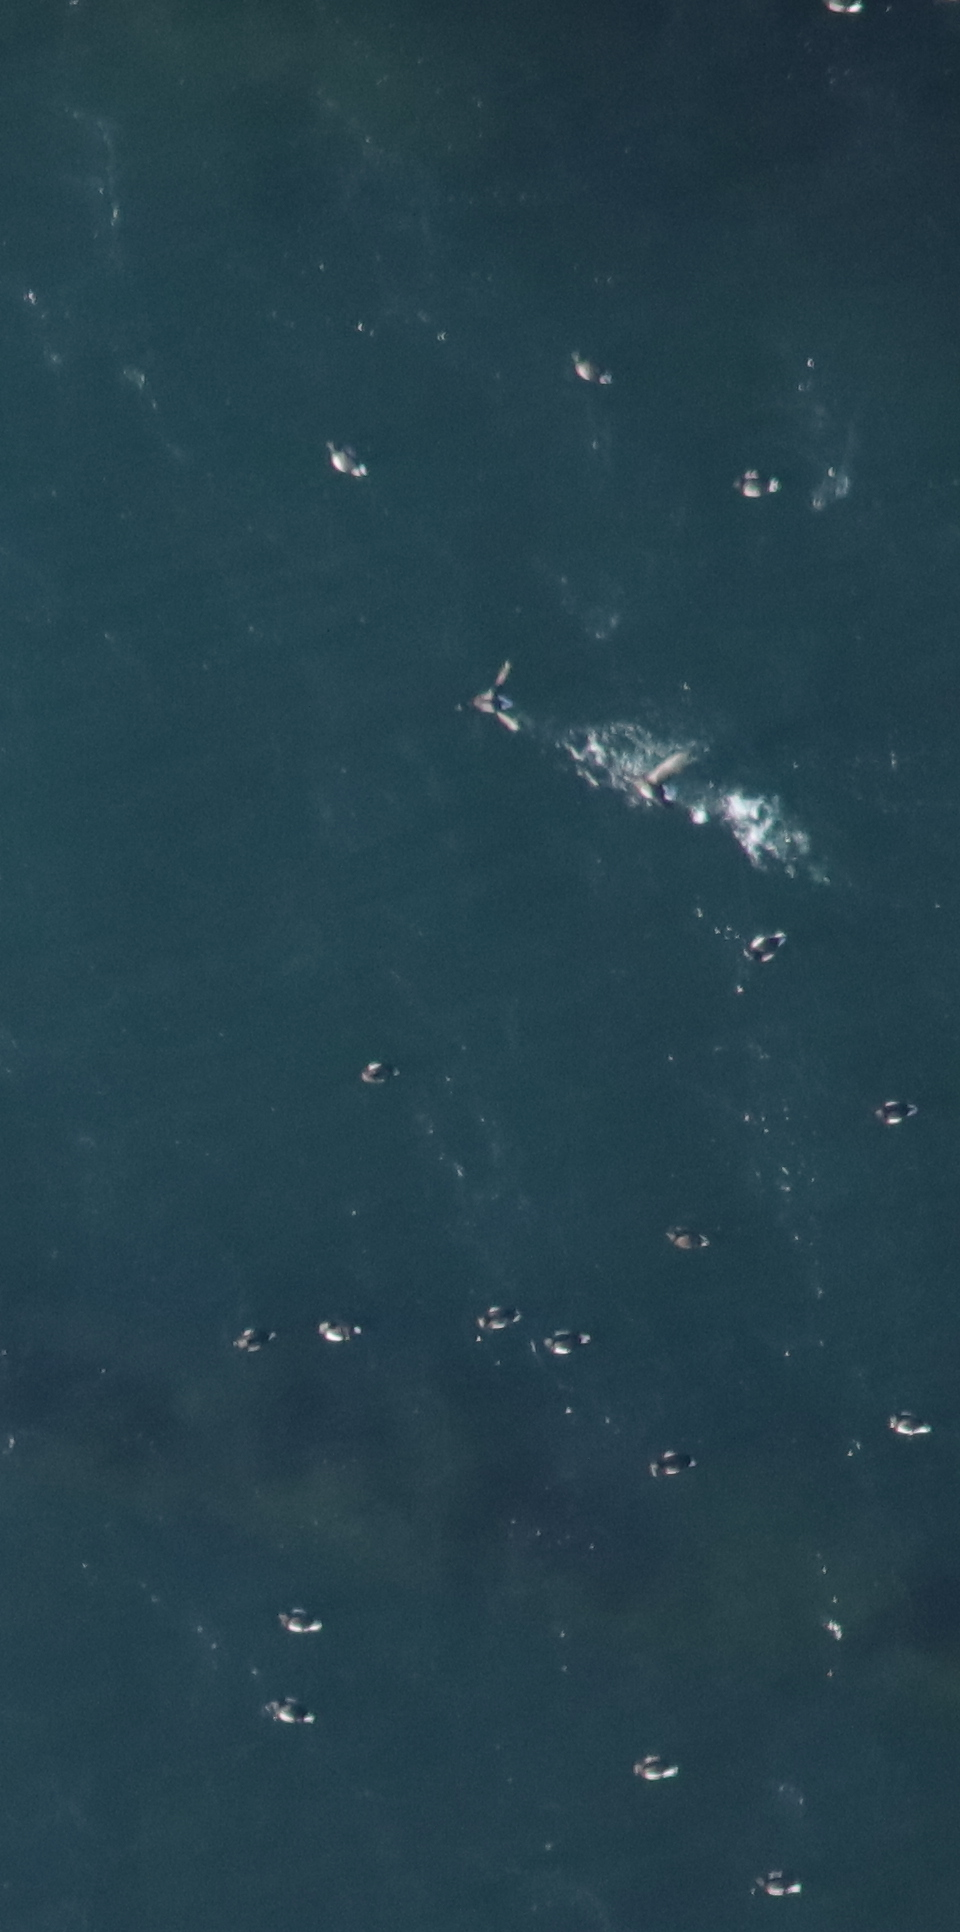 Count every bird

20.